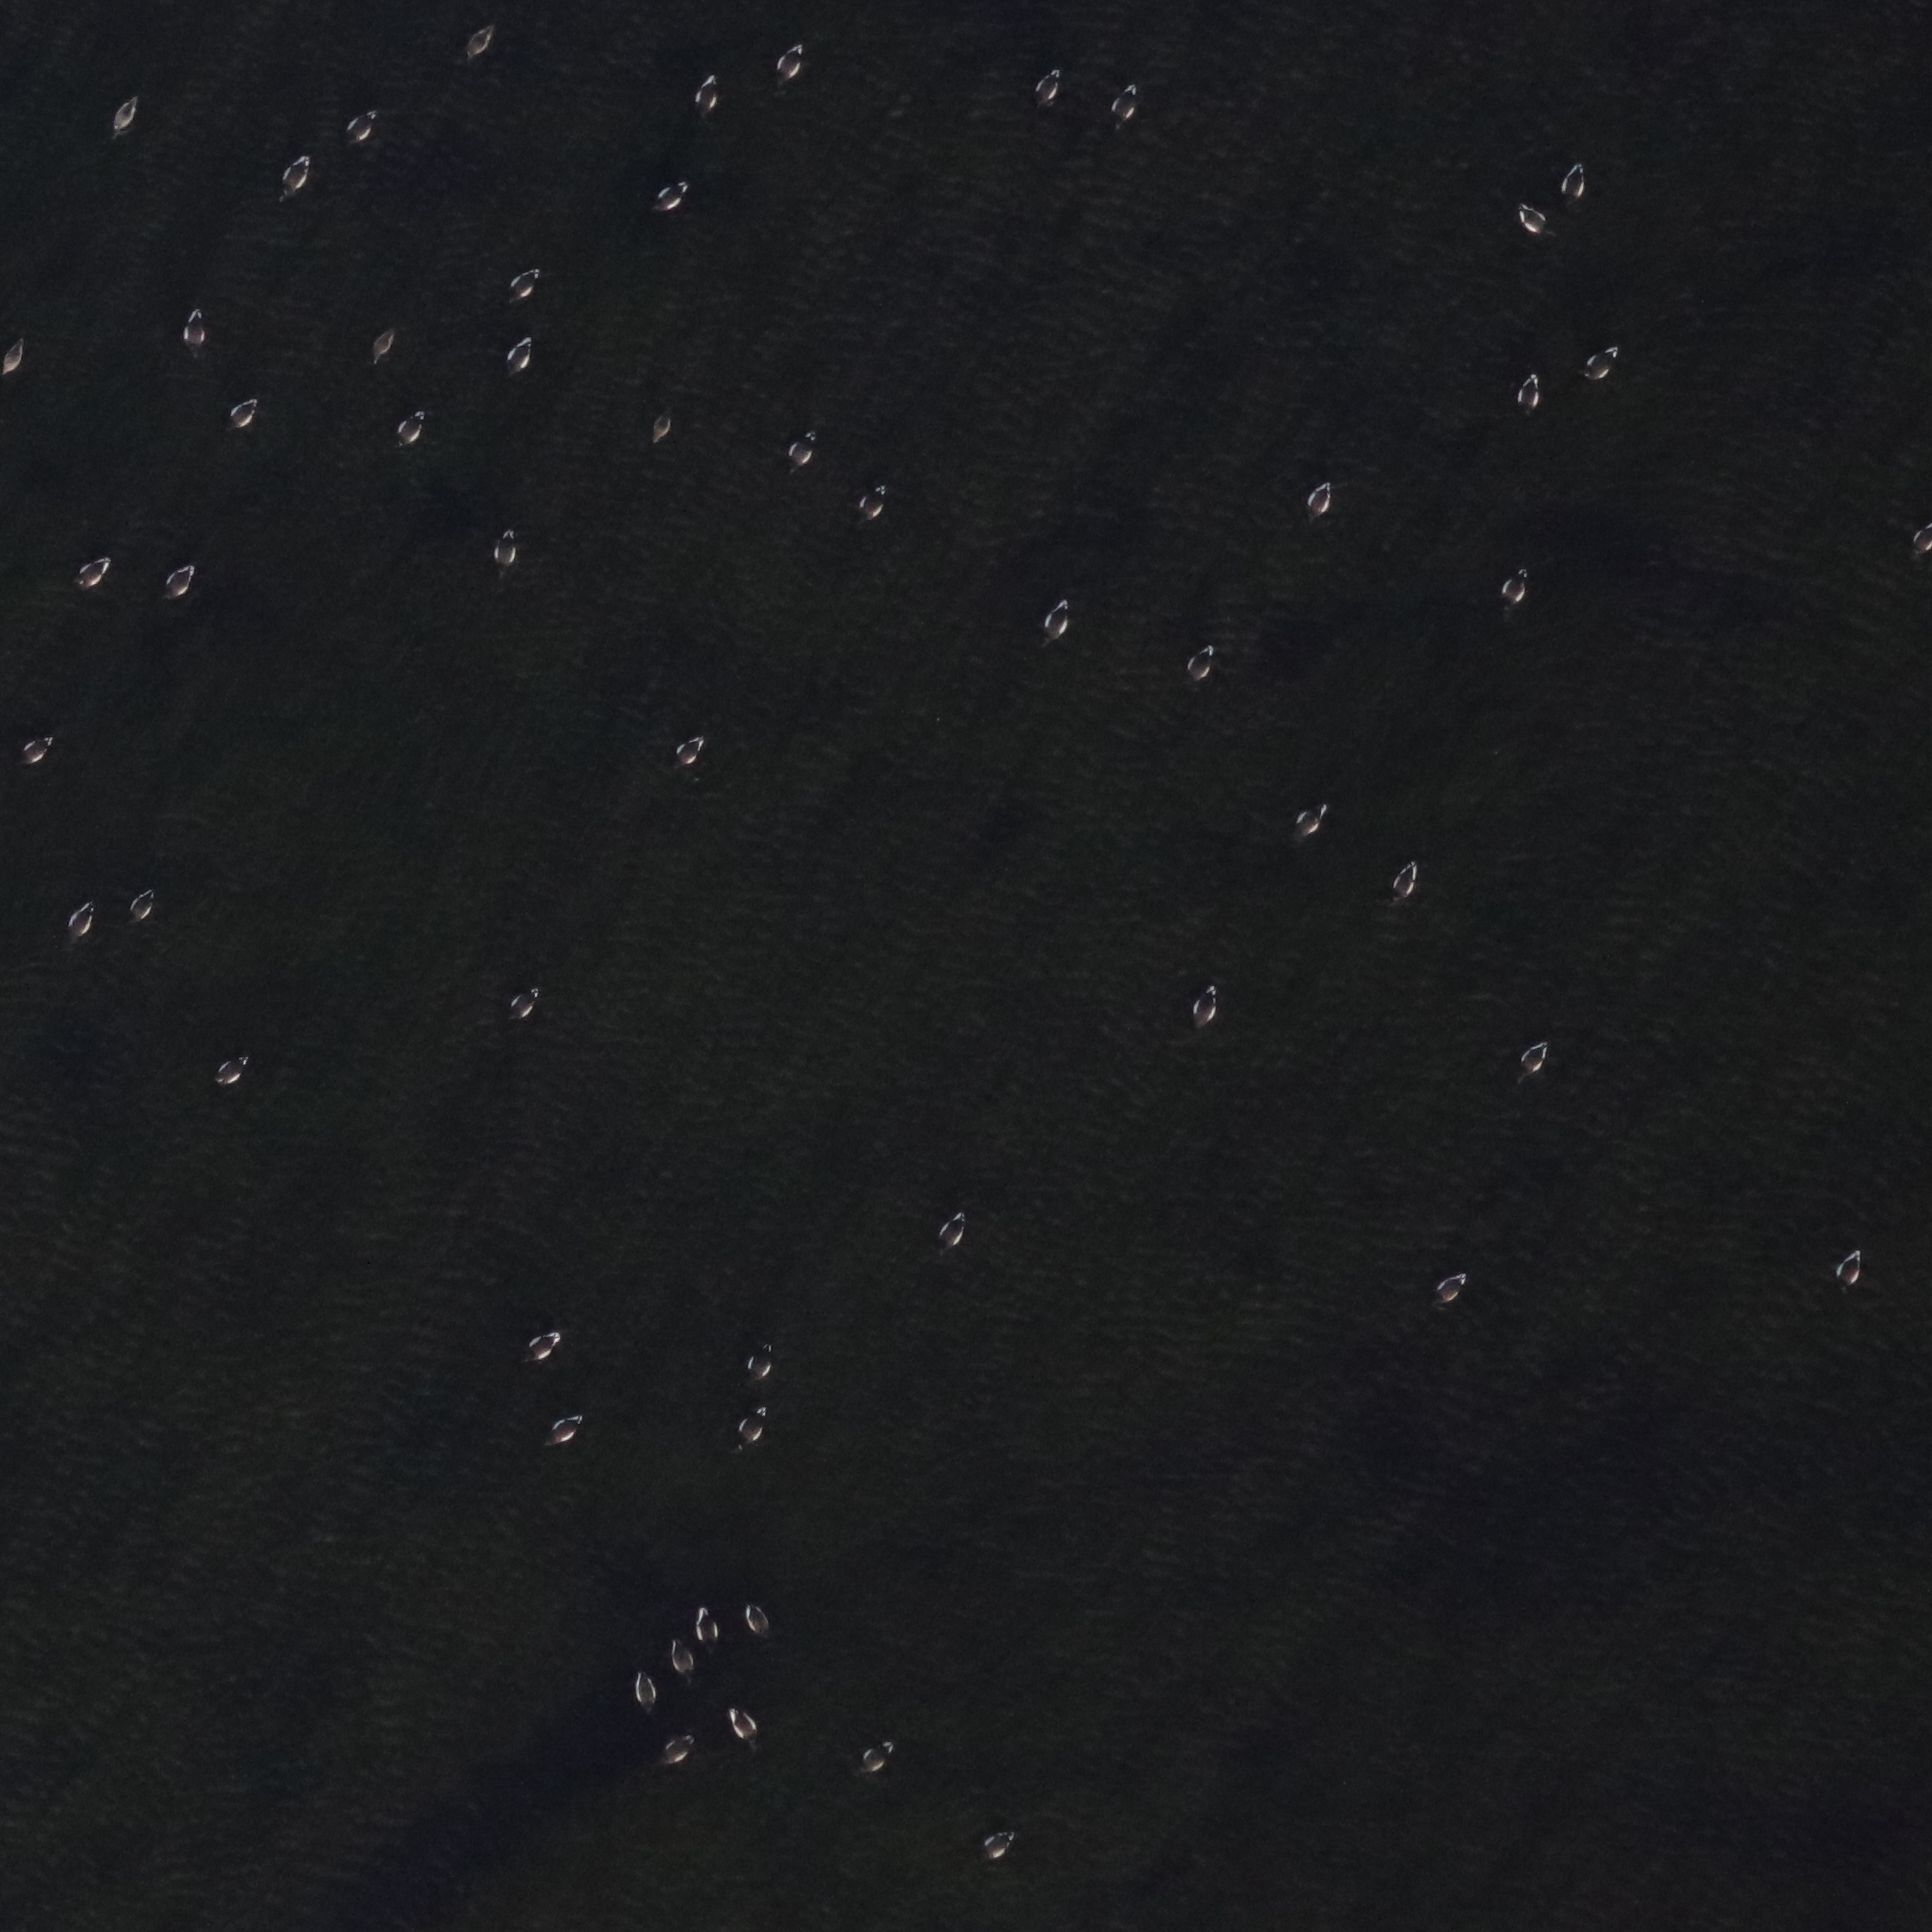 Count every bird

56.